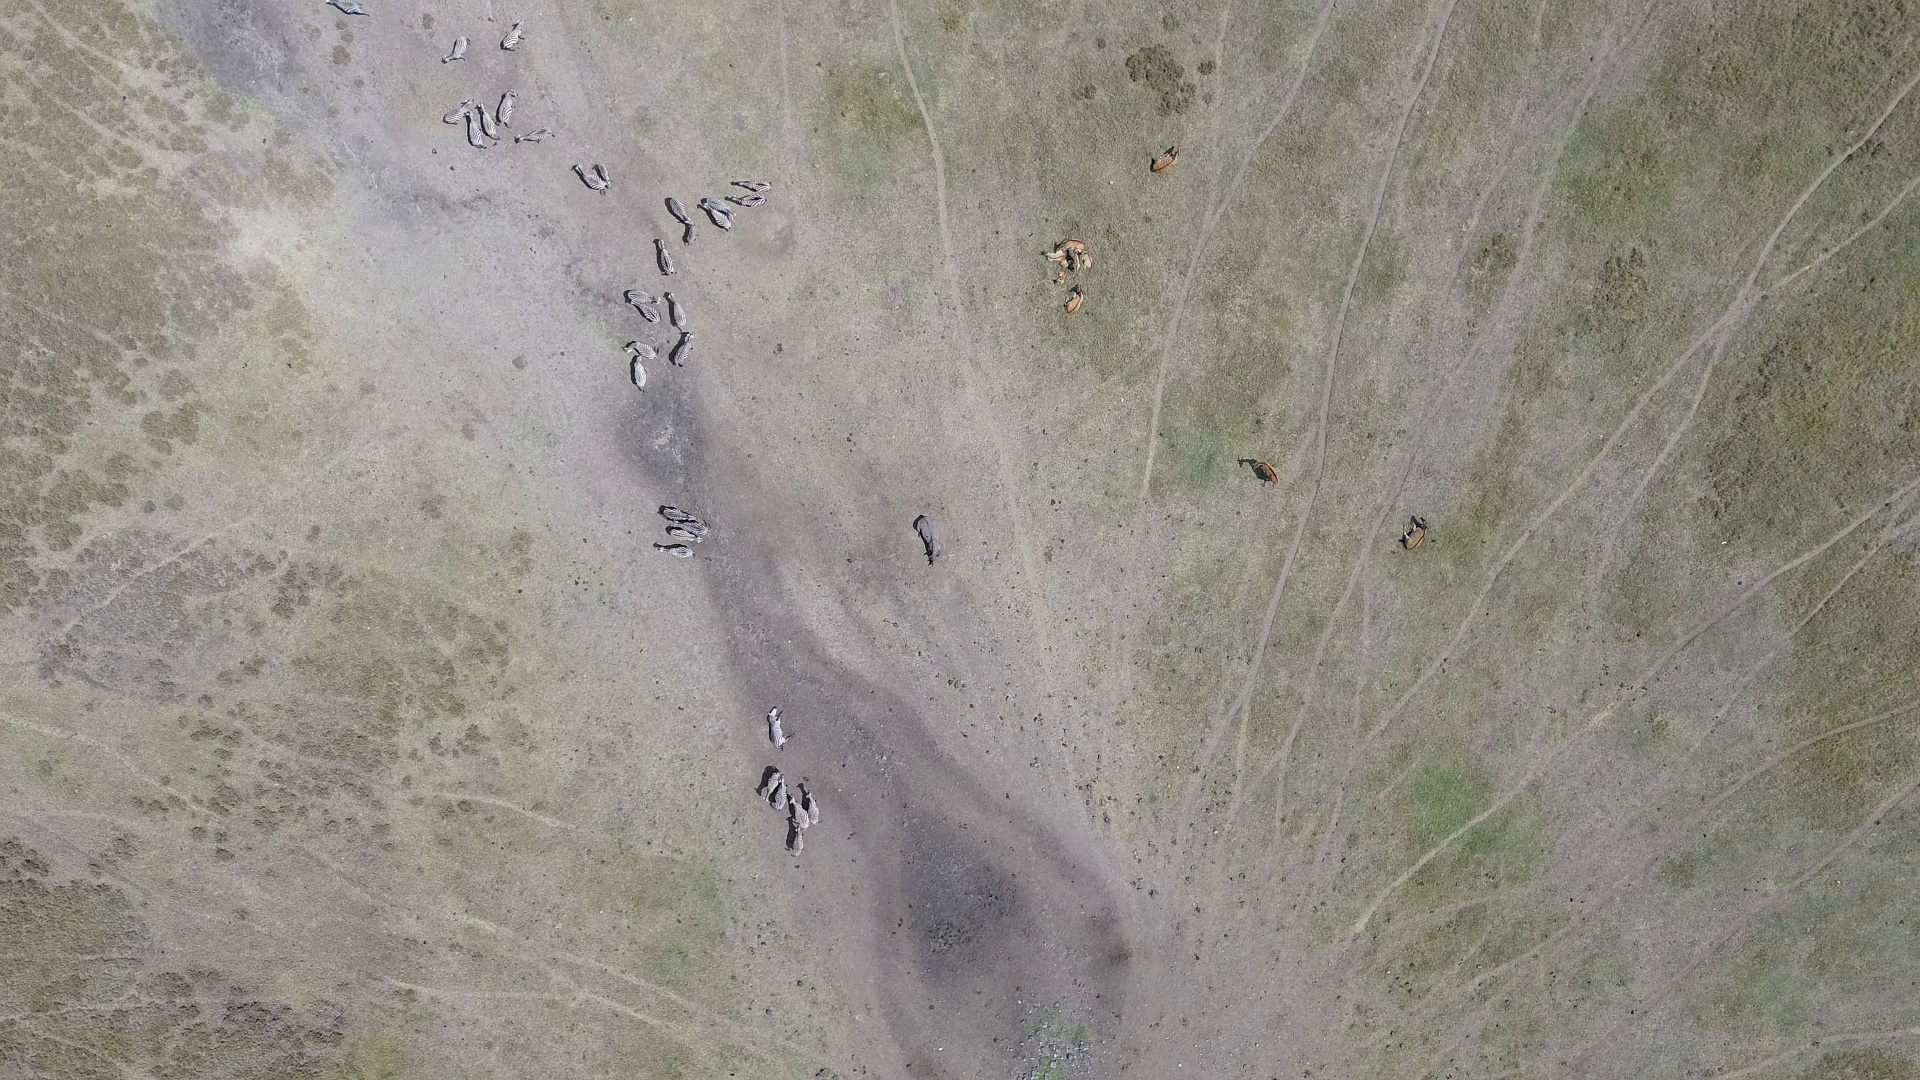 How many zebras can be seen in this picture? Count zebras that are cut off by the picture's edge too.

34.